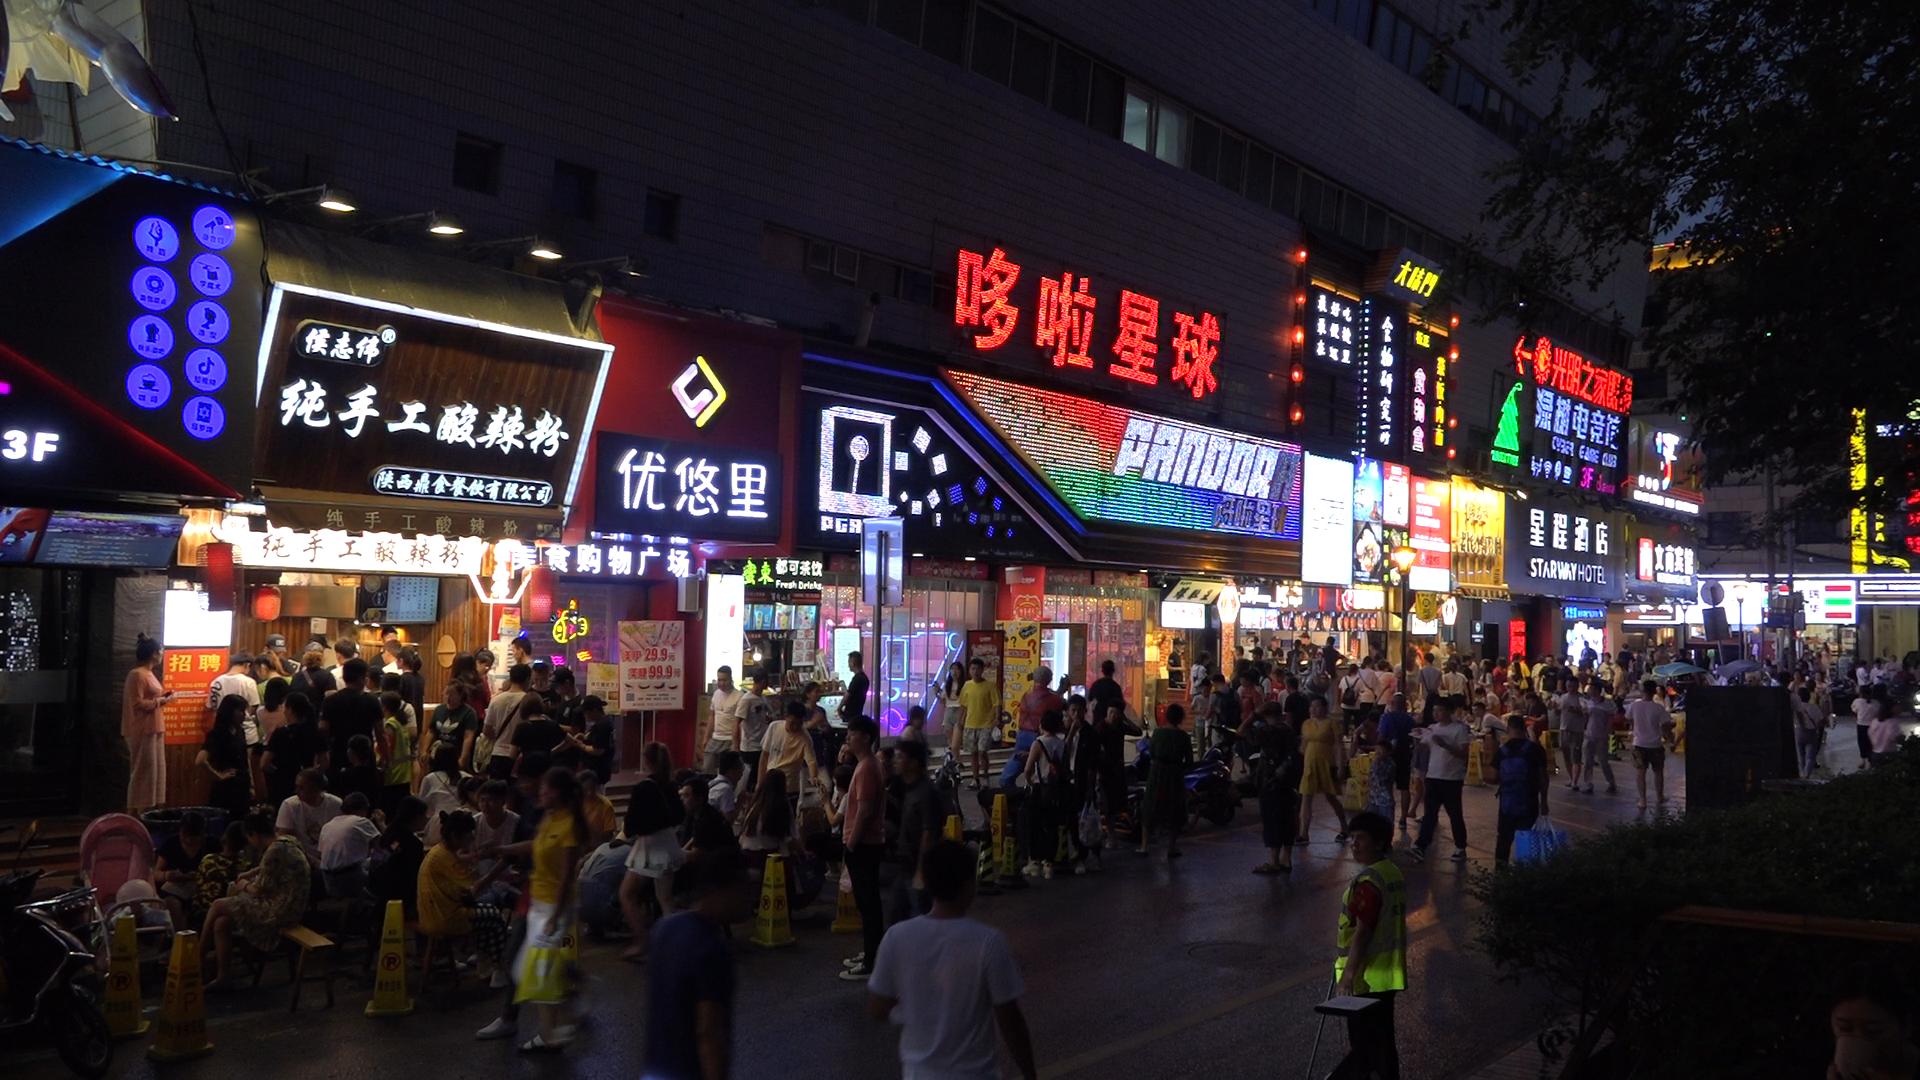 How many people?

155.